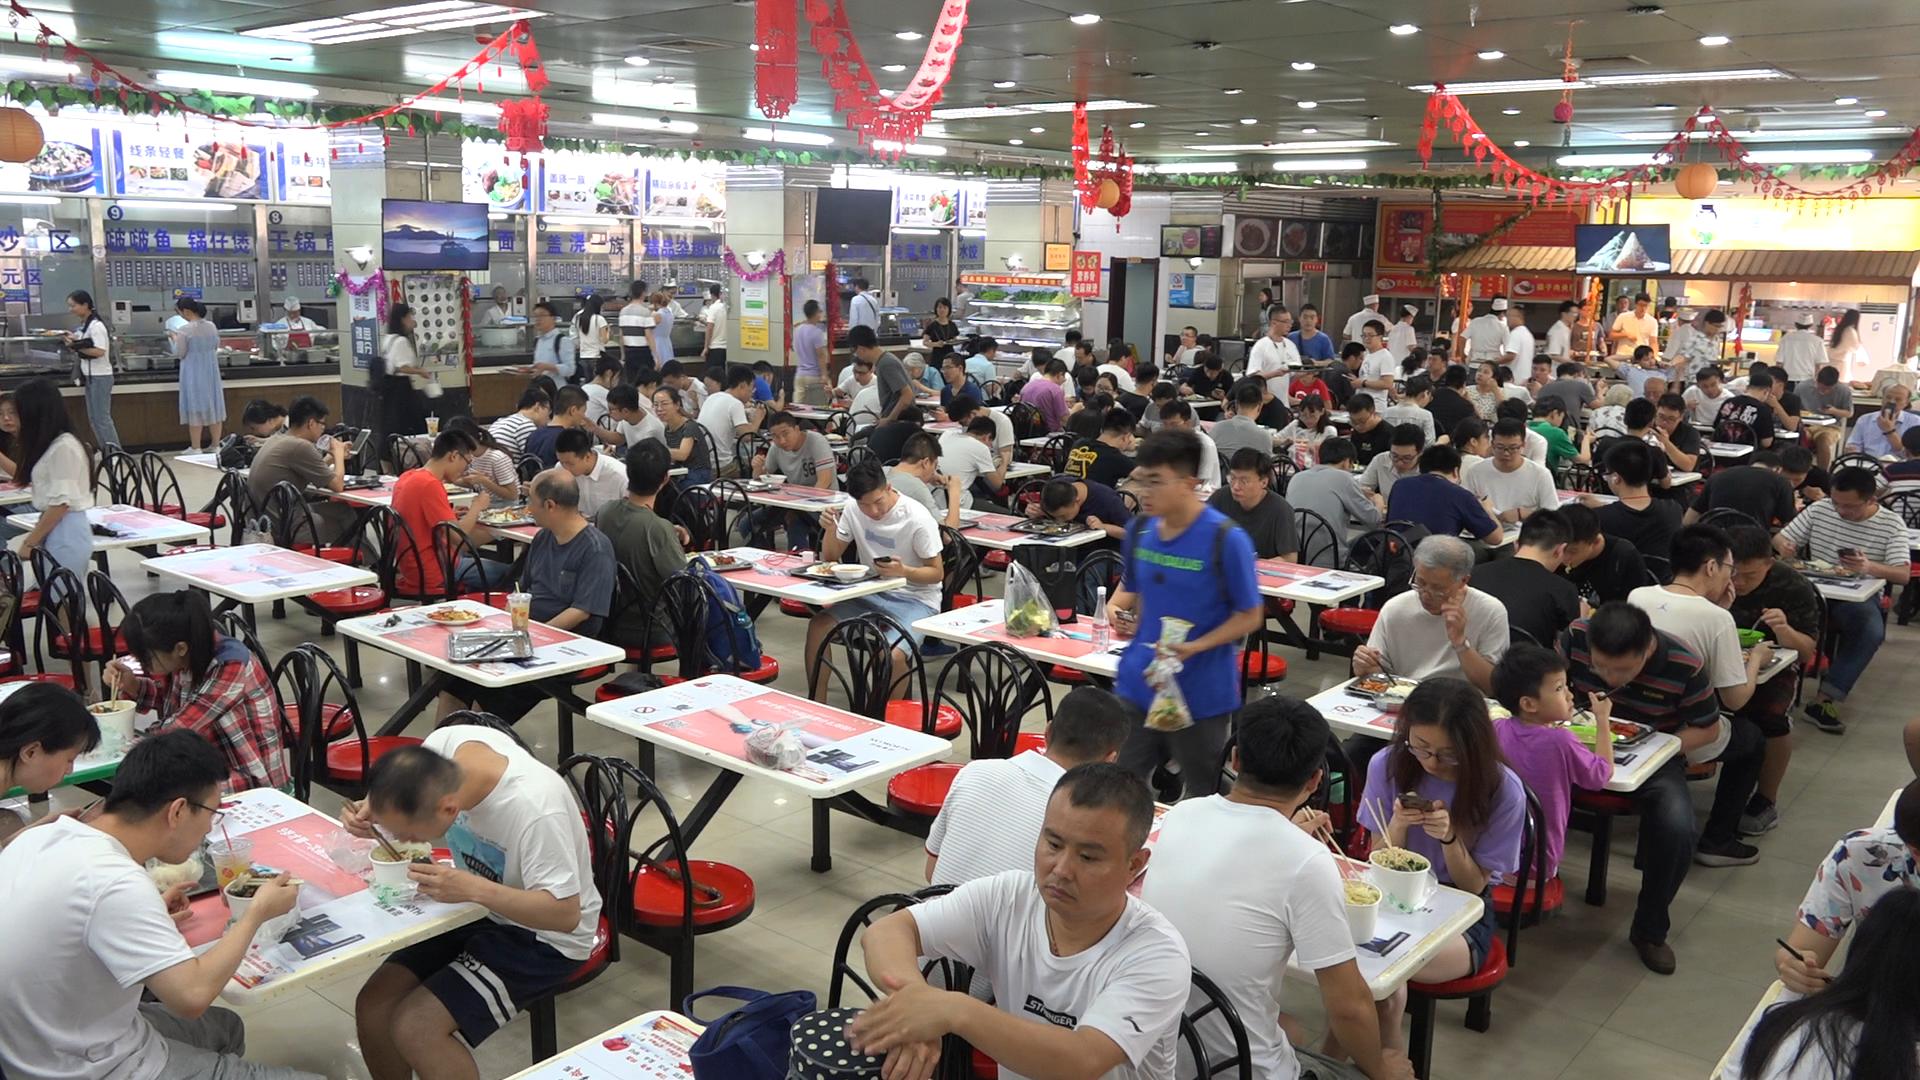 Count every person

136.